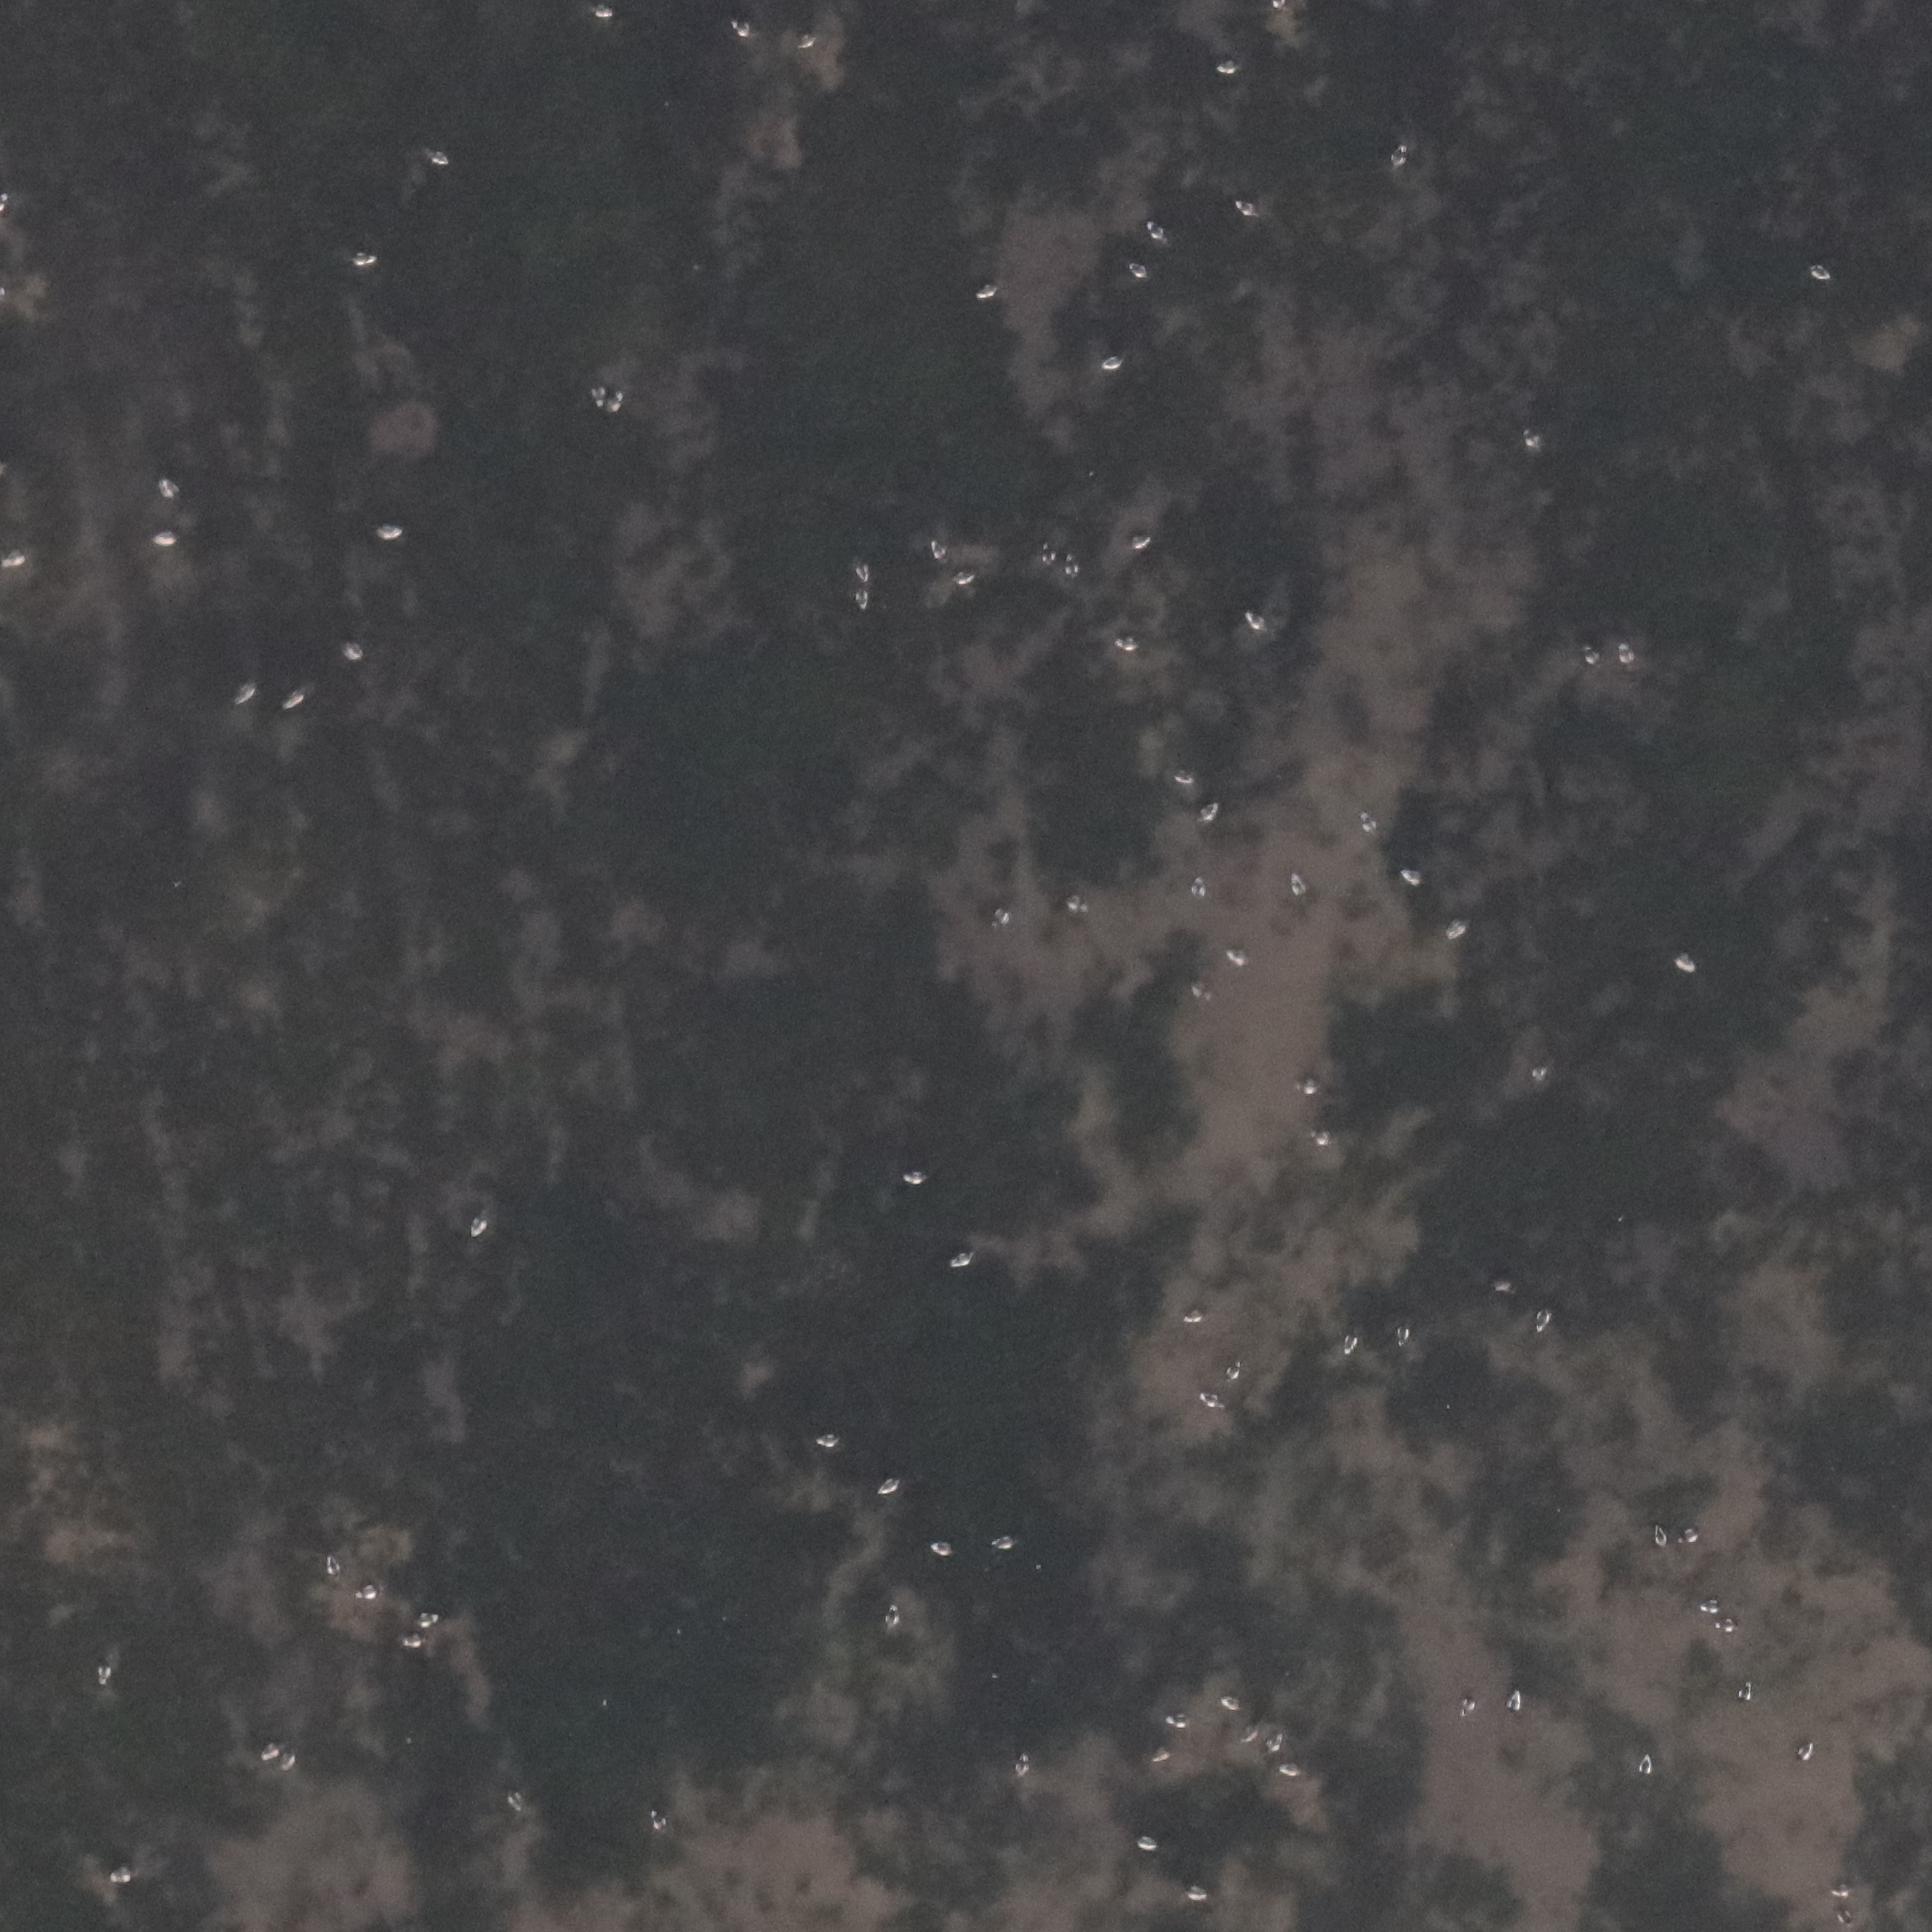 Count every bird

96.